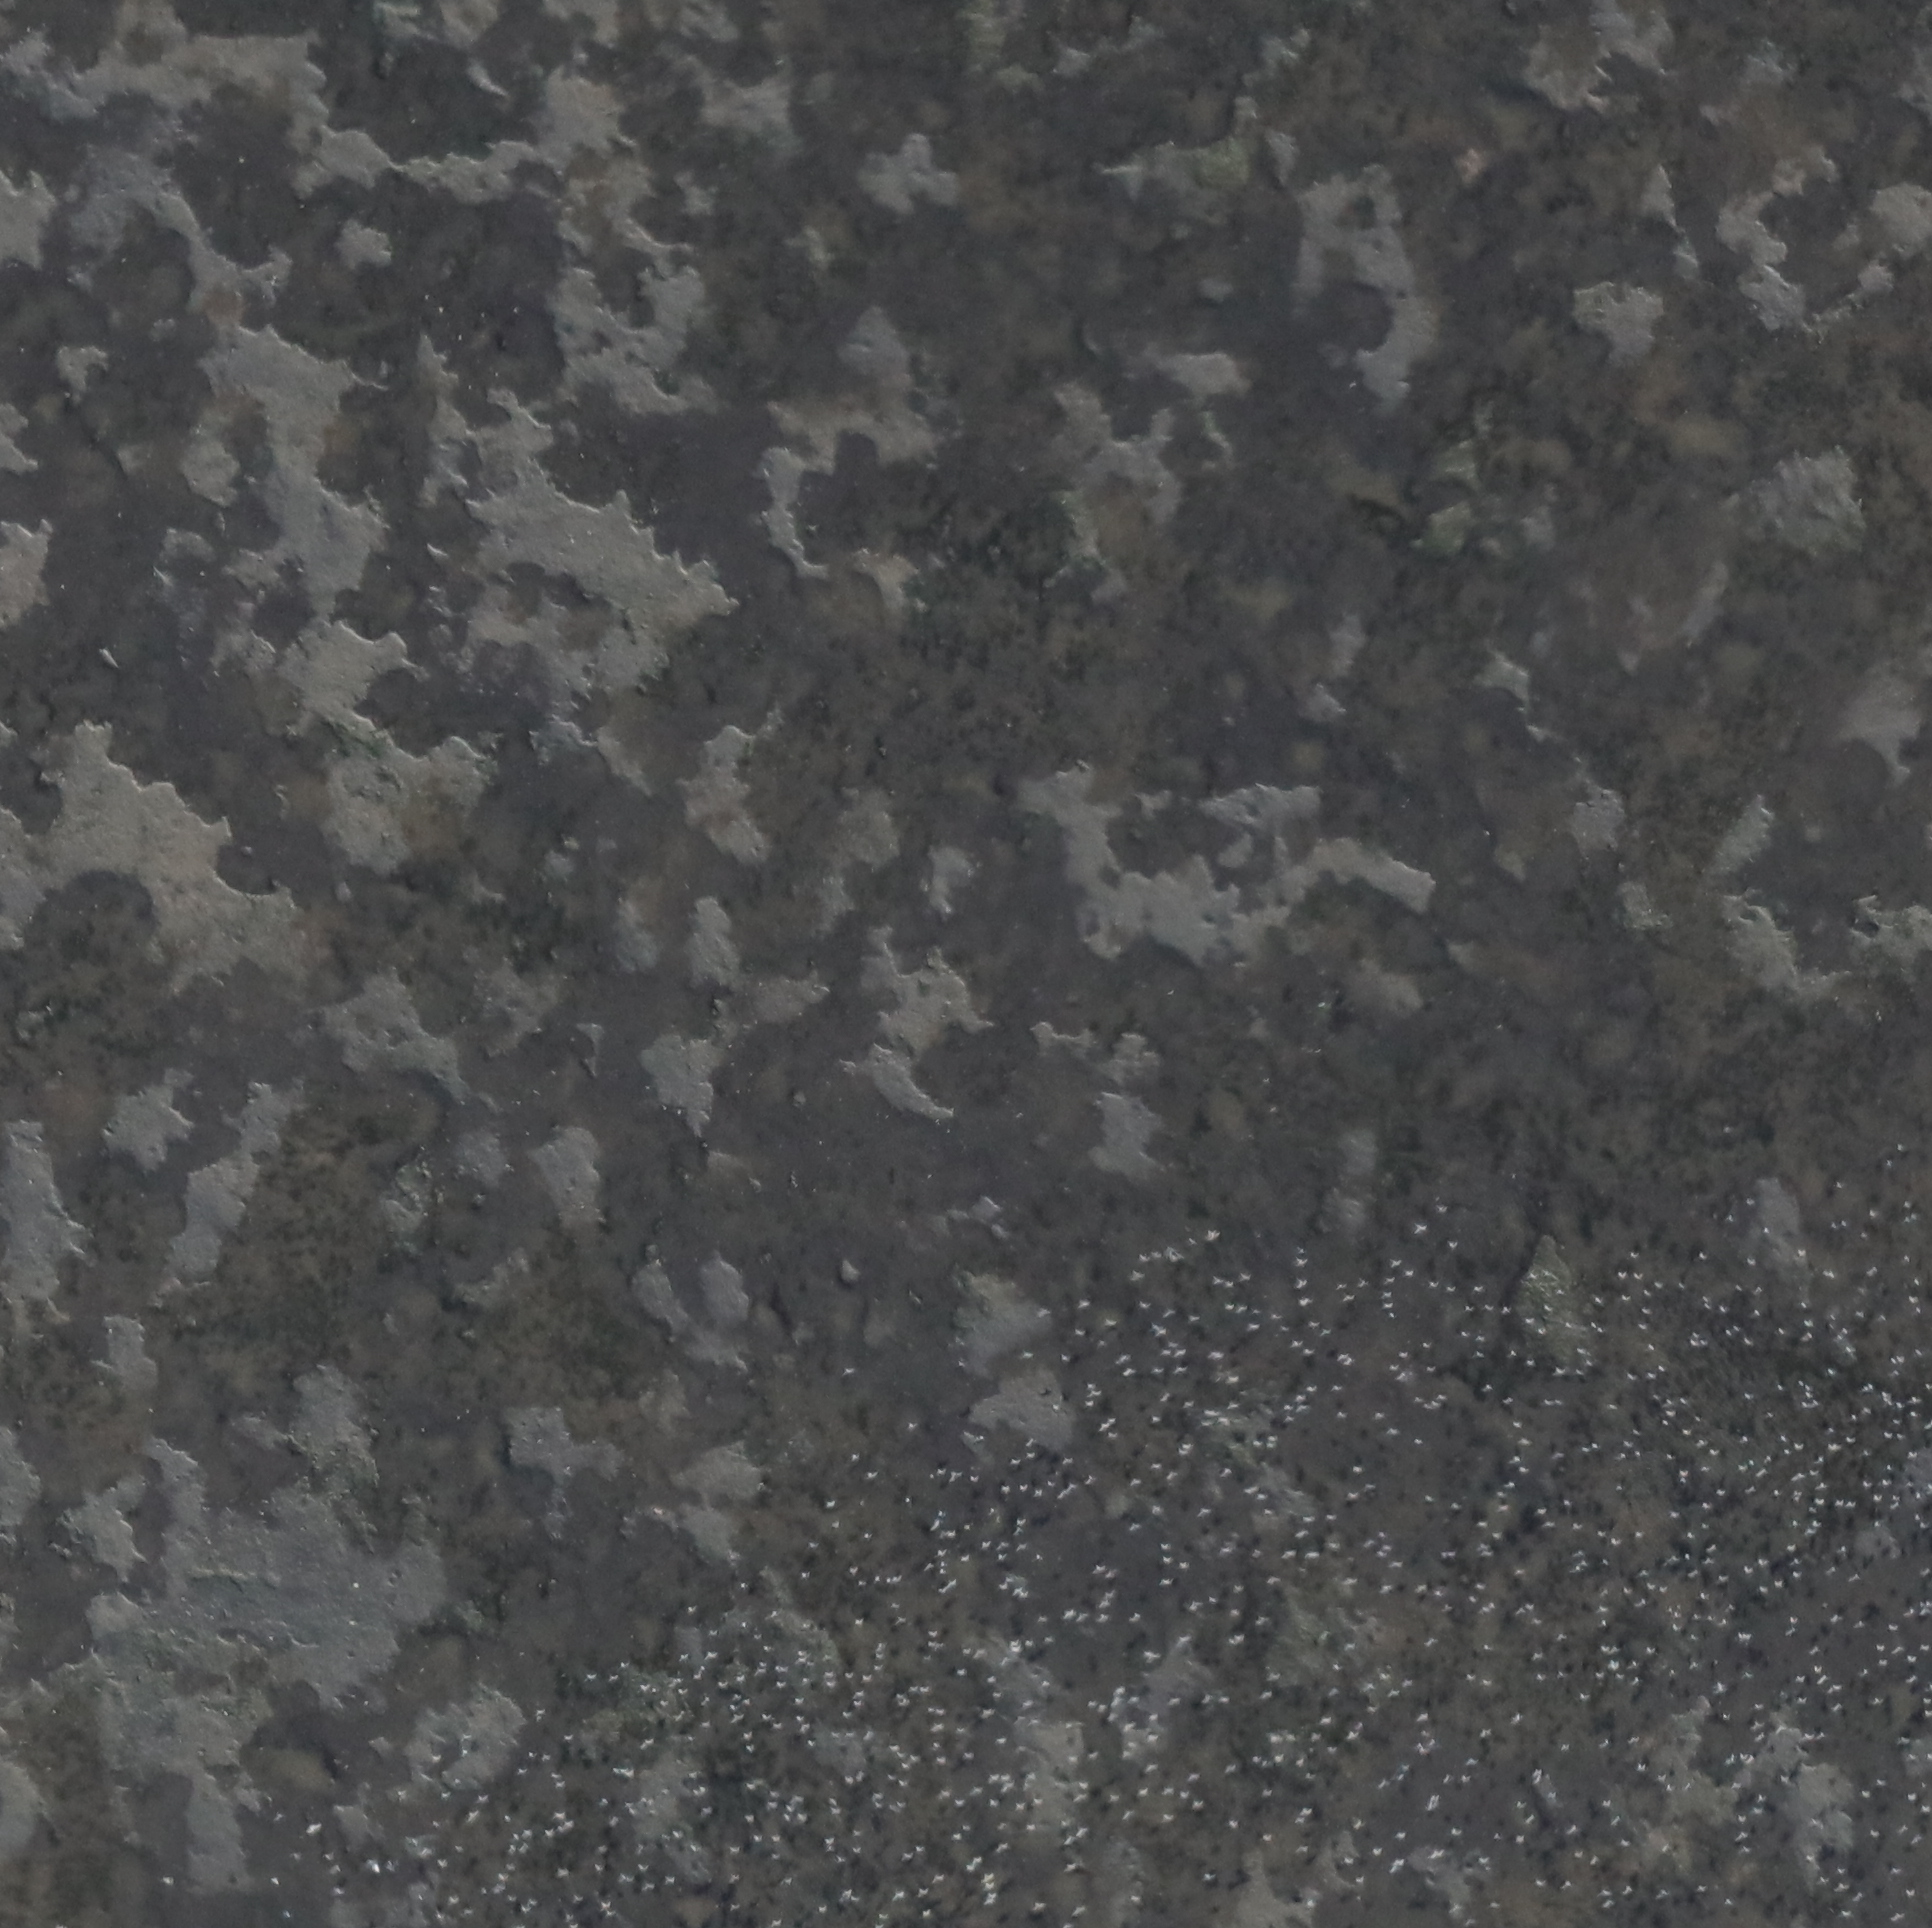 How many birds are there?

890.